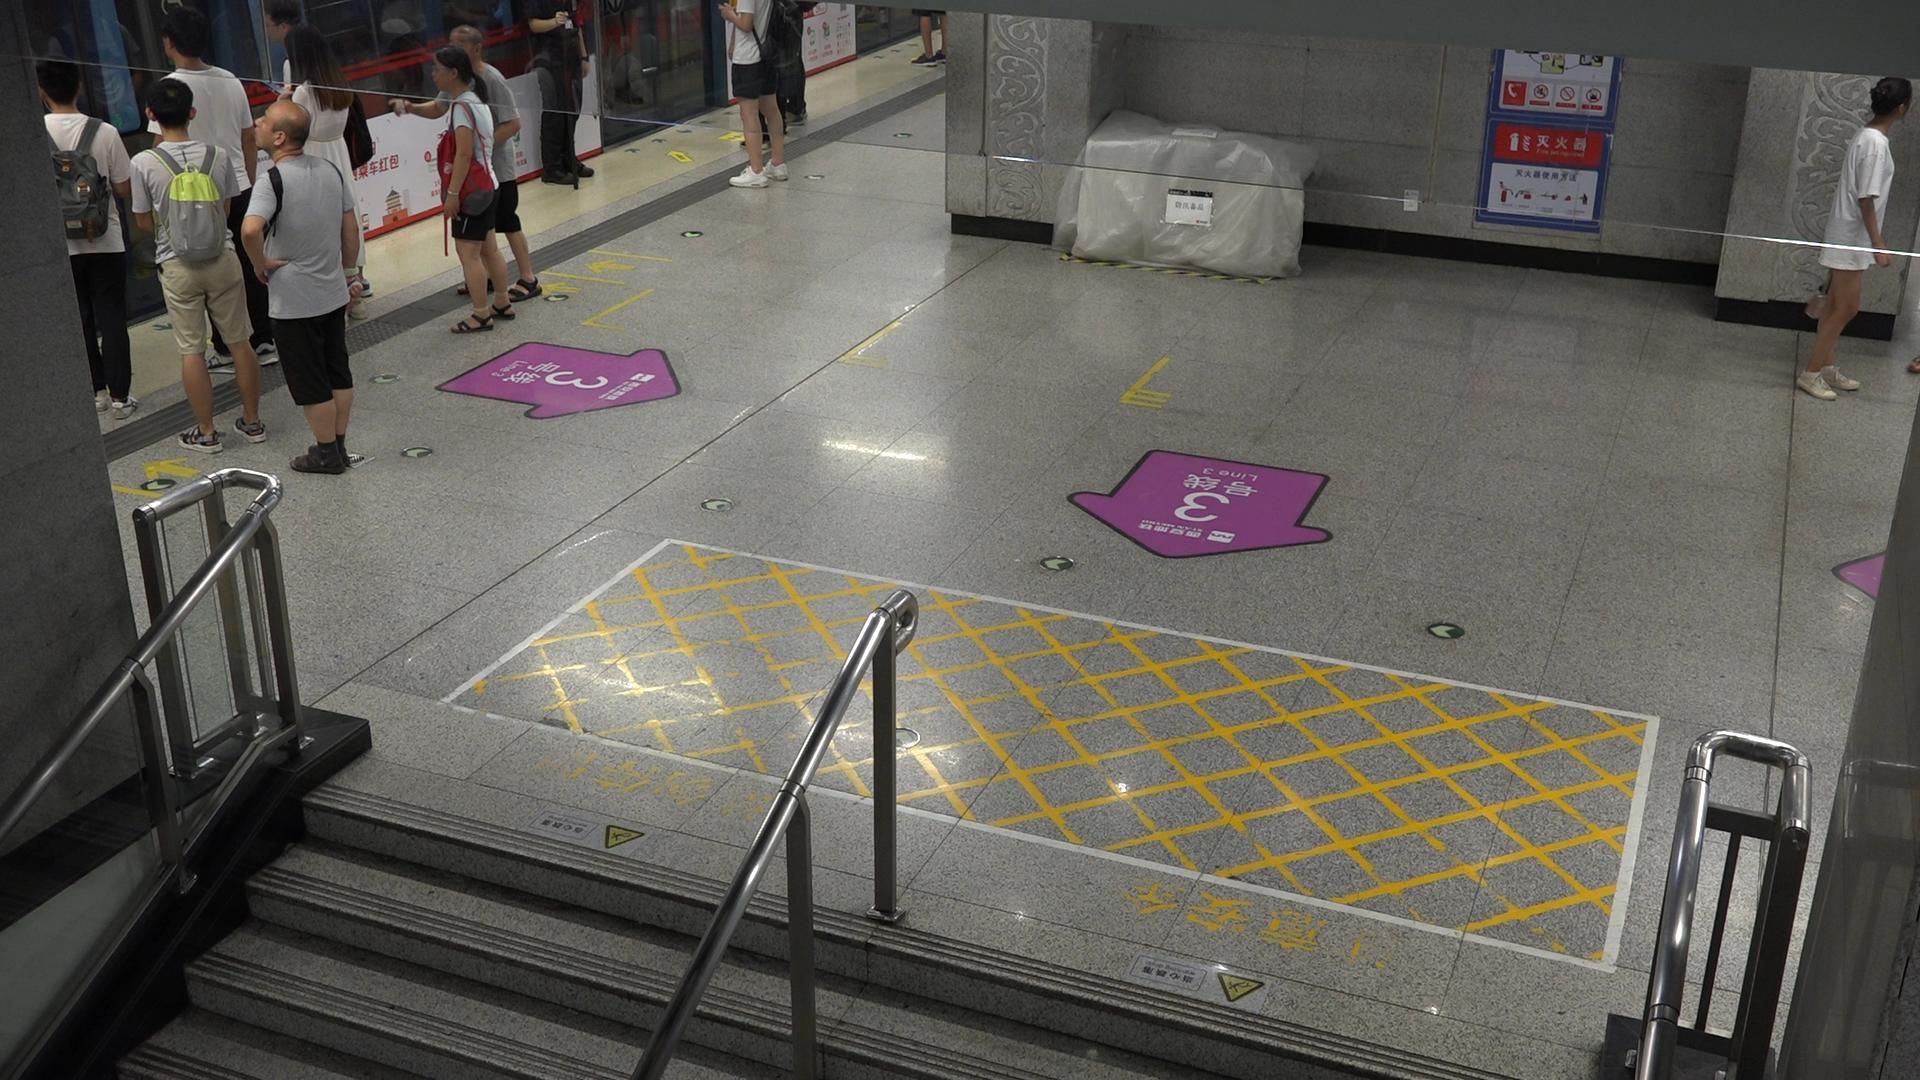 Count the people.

9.